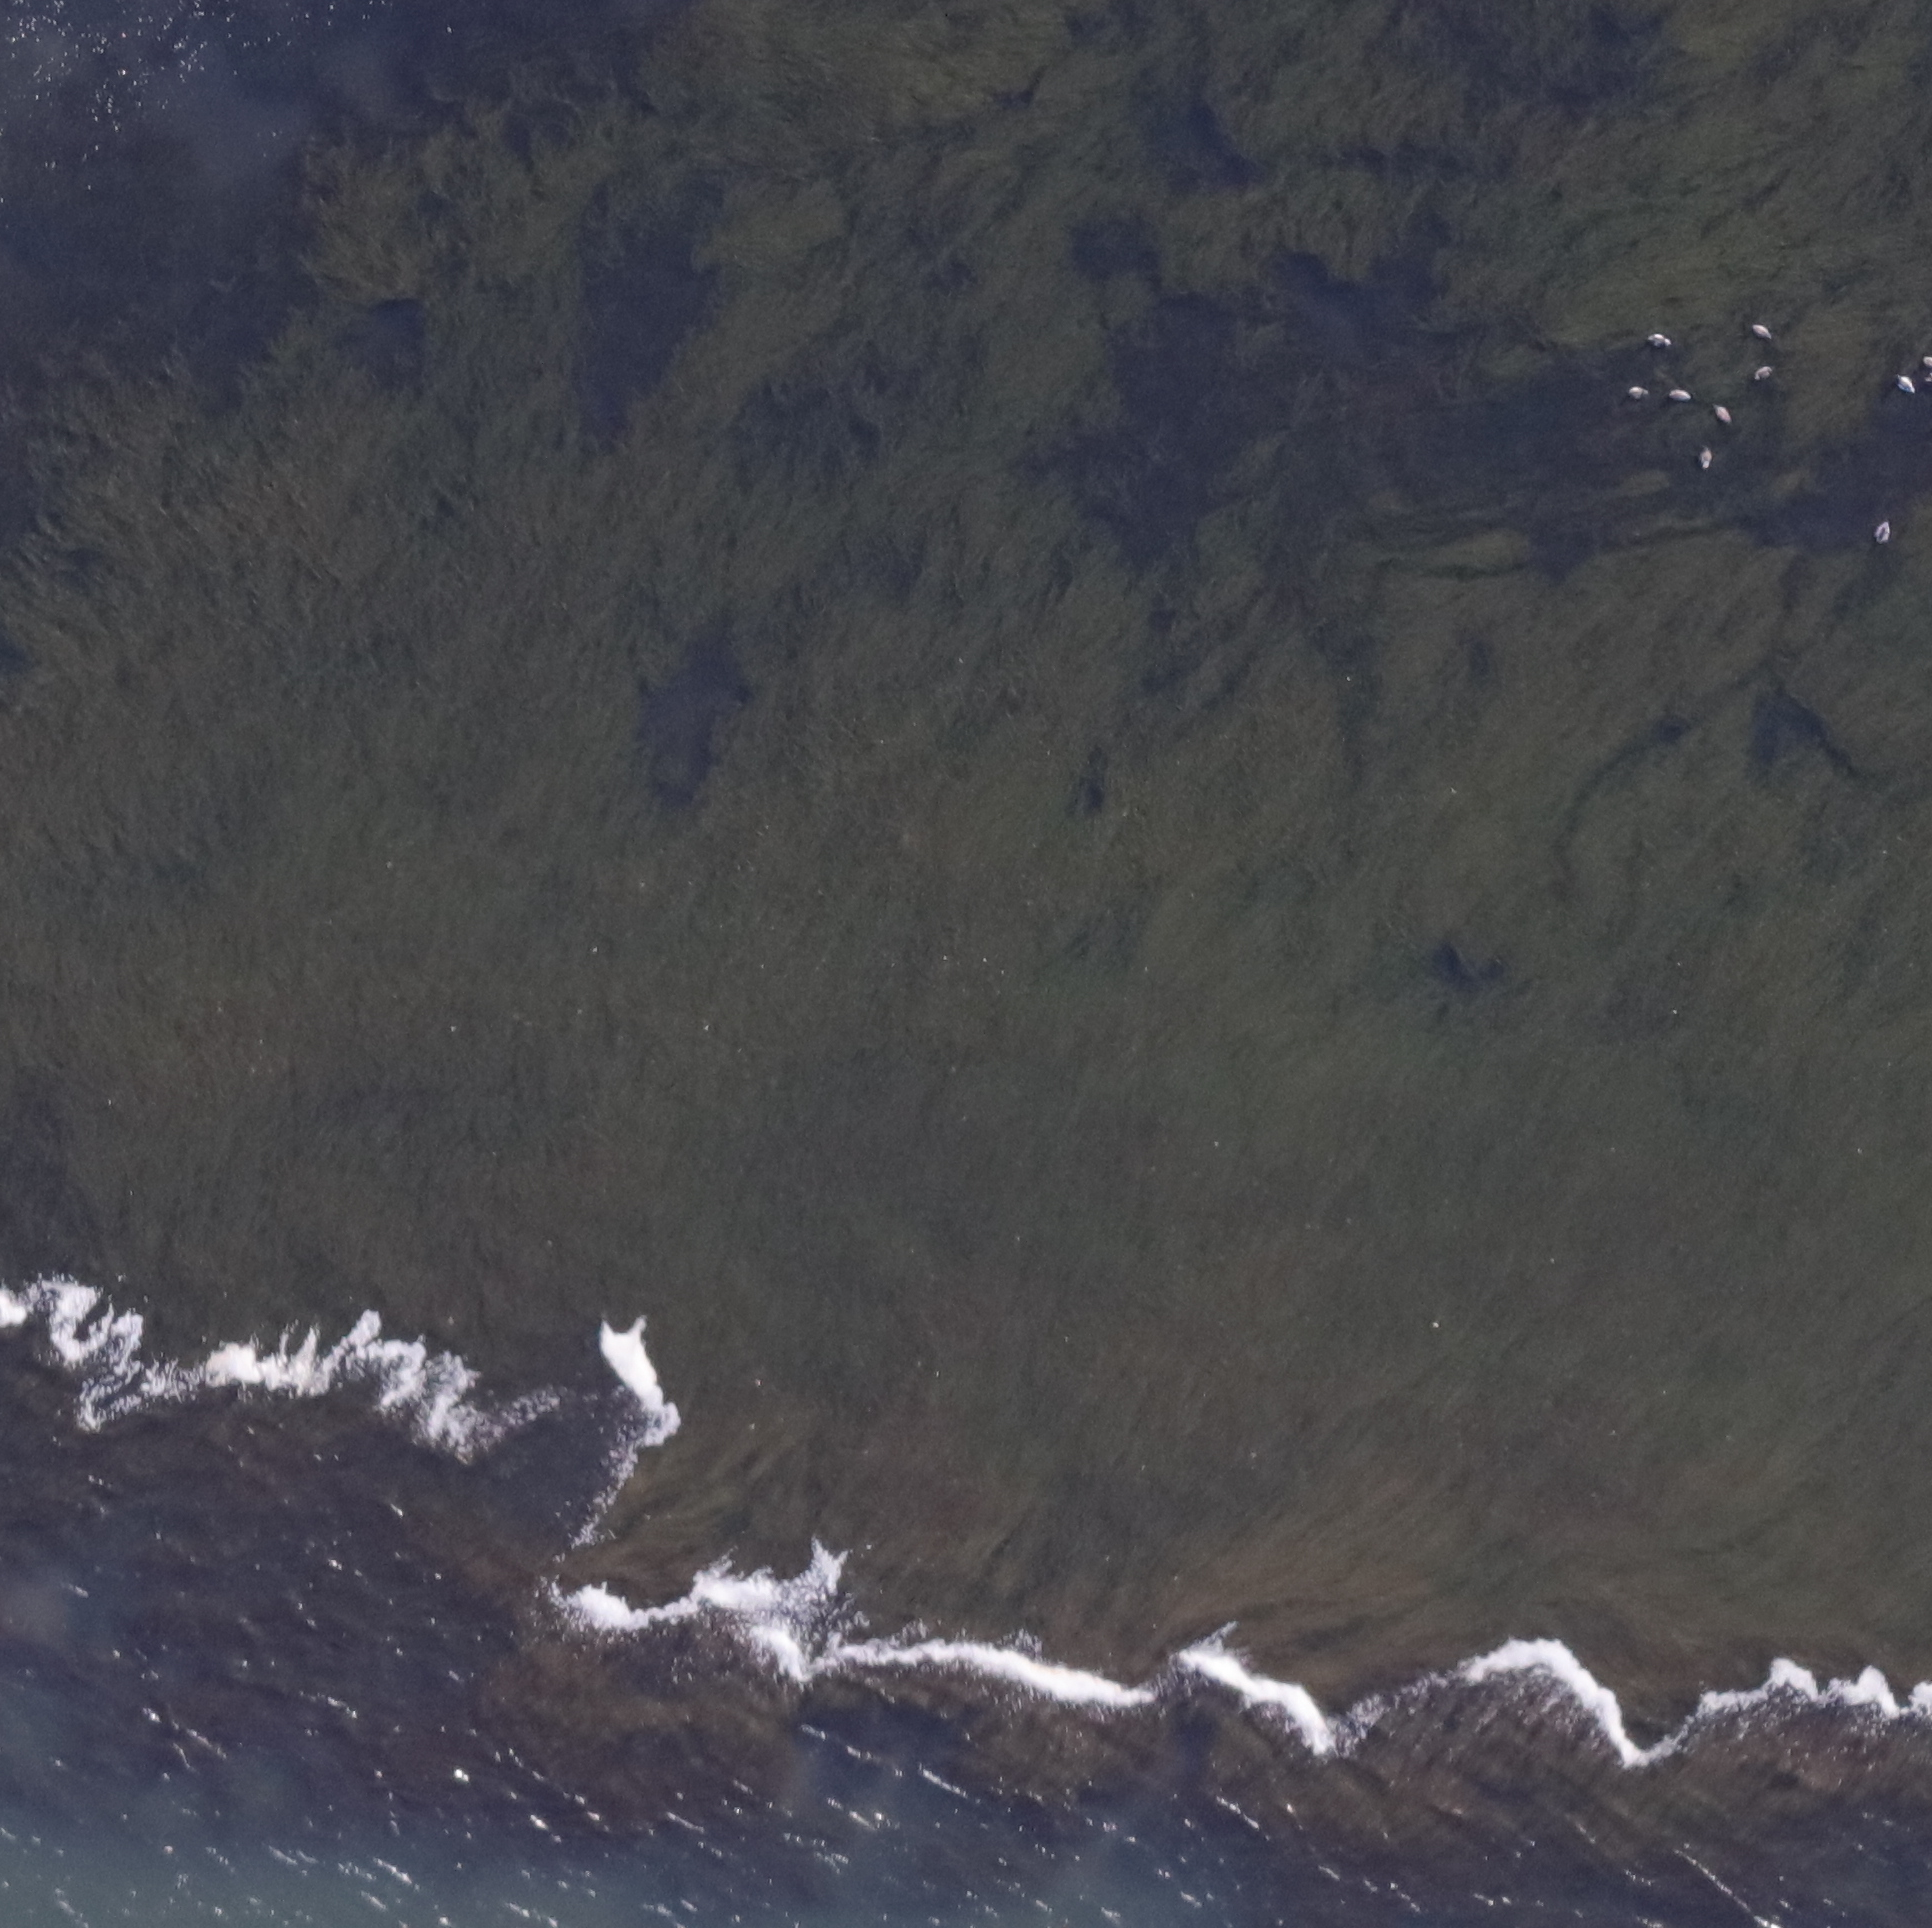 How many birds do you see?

10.